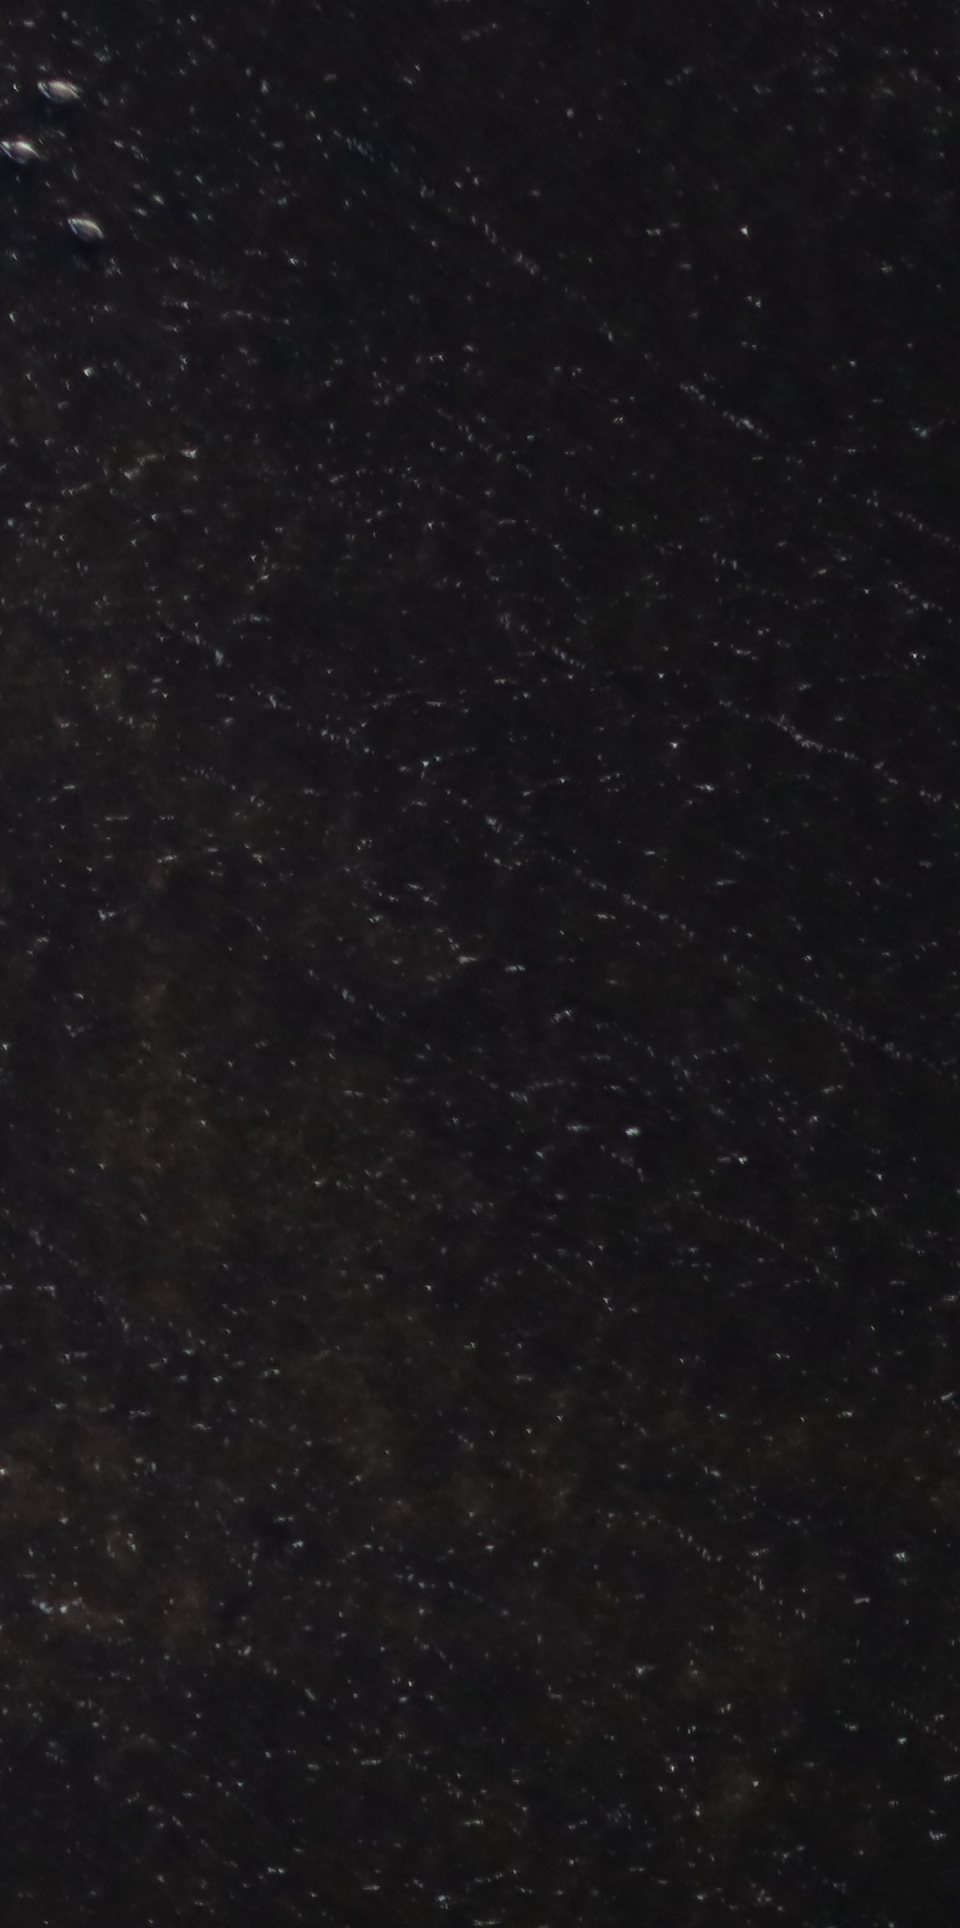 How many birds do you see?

3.